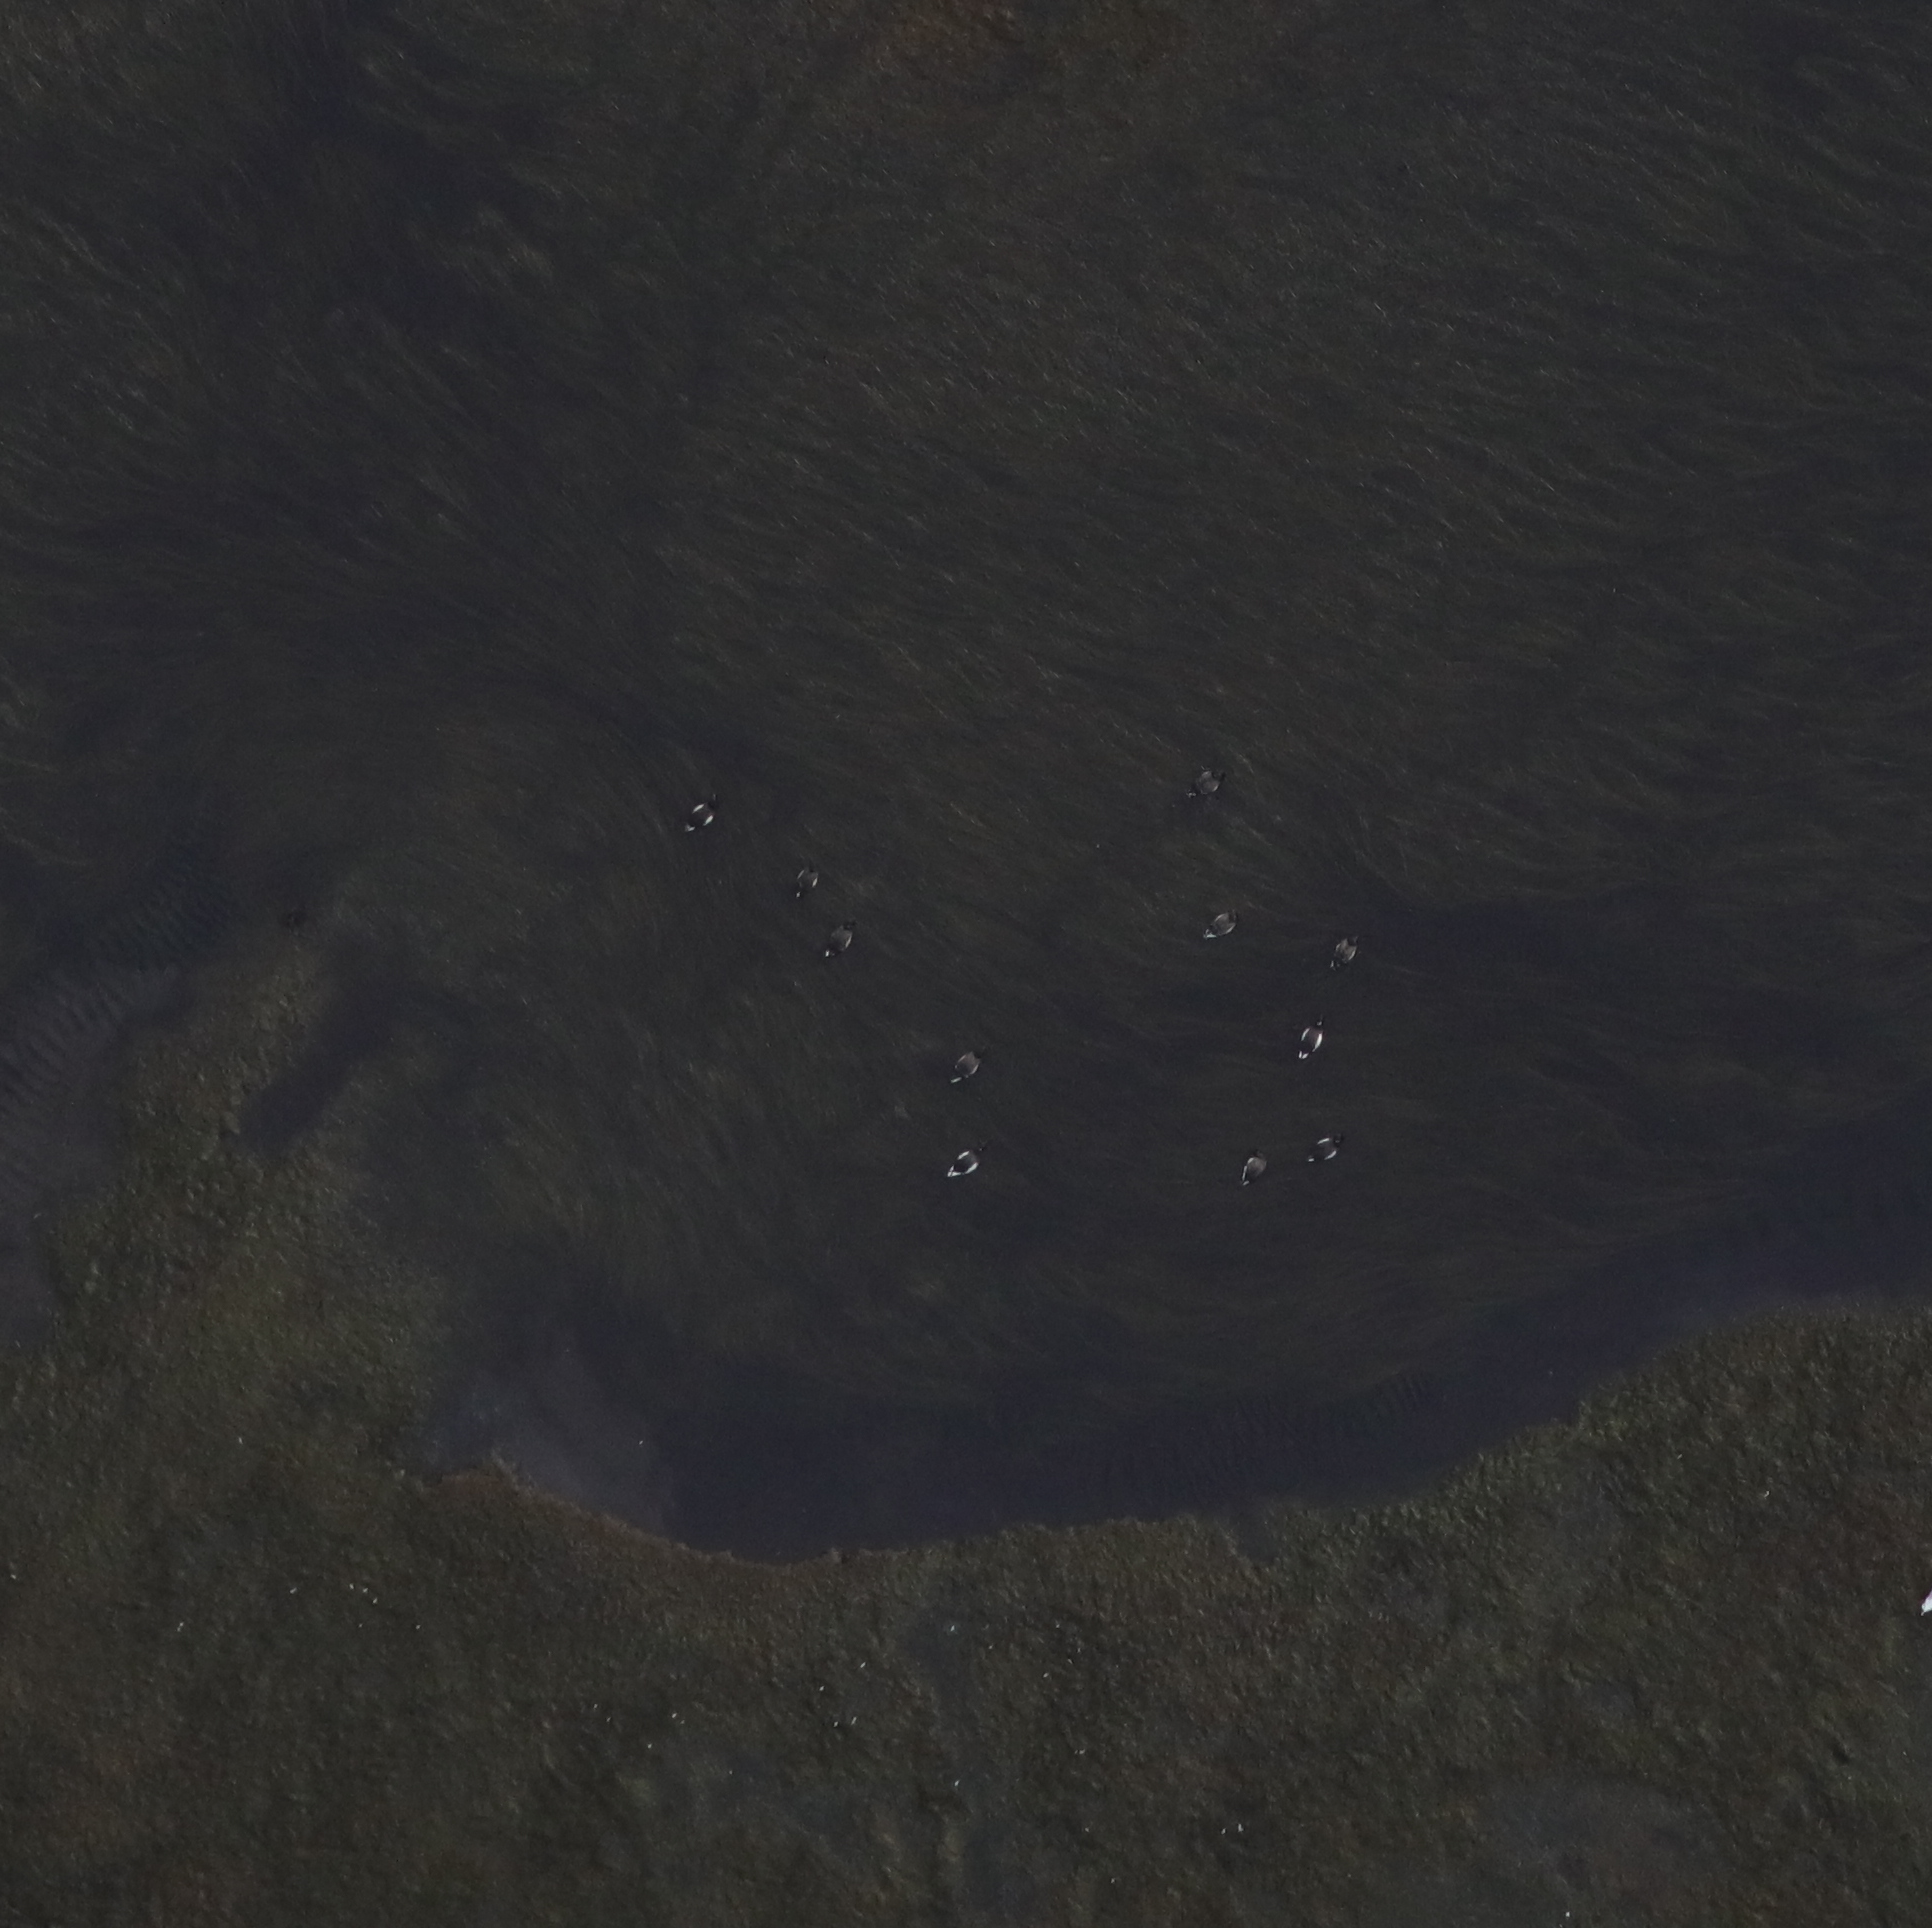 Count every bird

11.